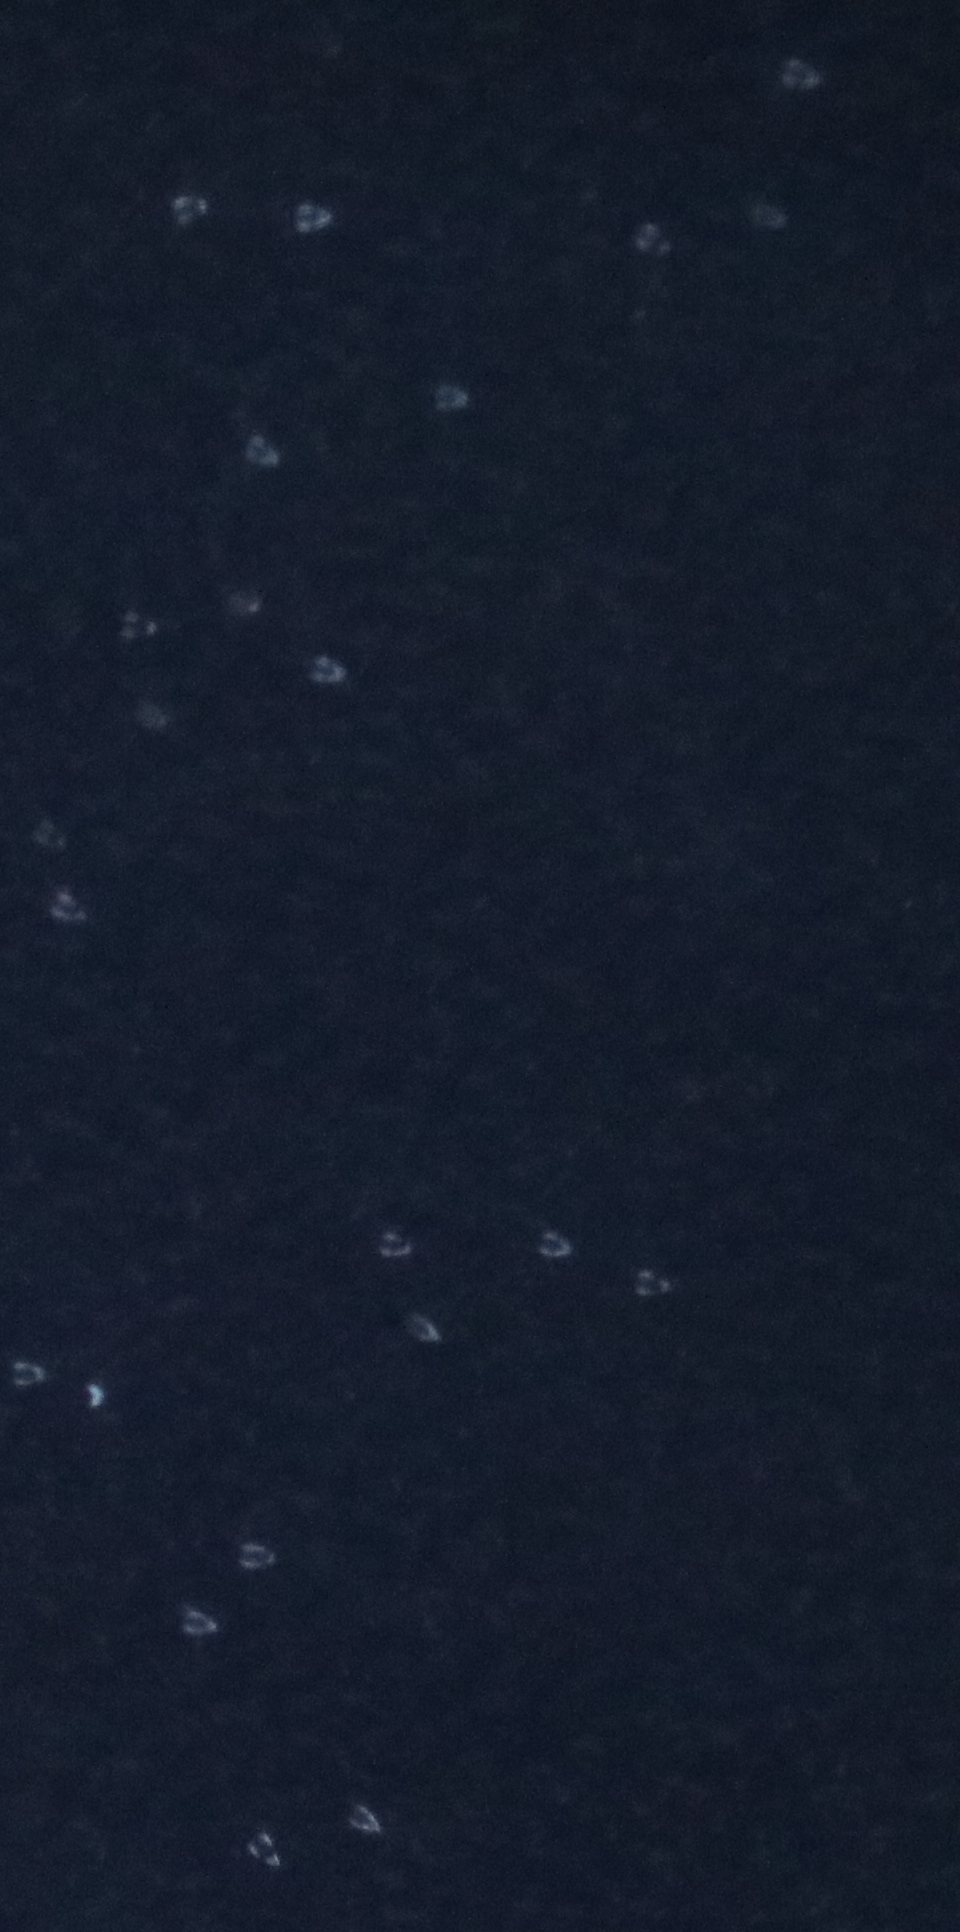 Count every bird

19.